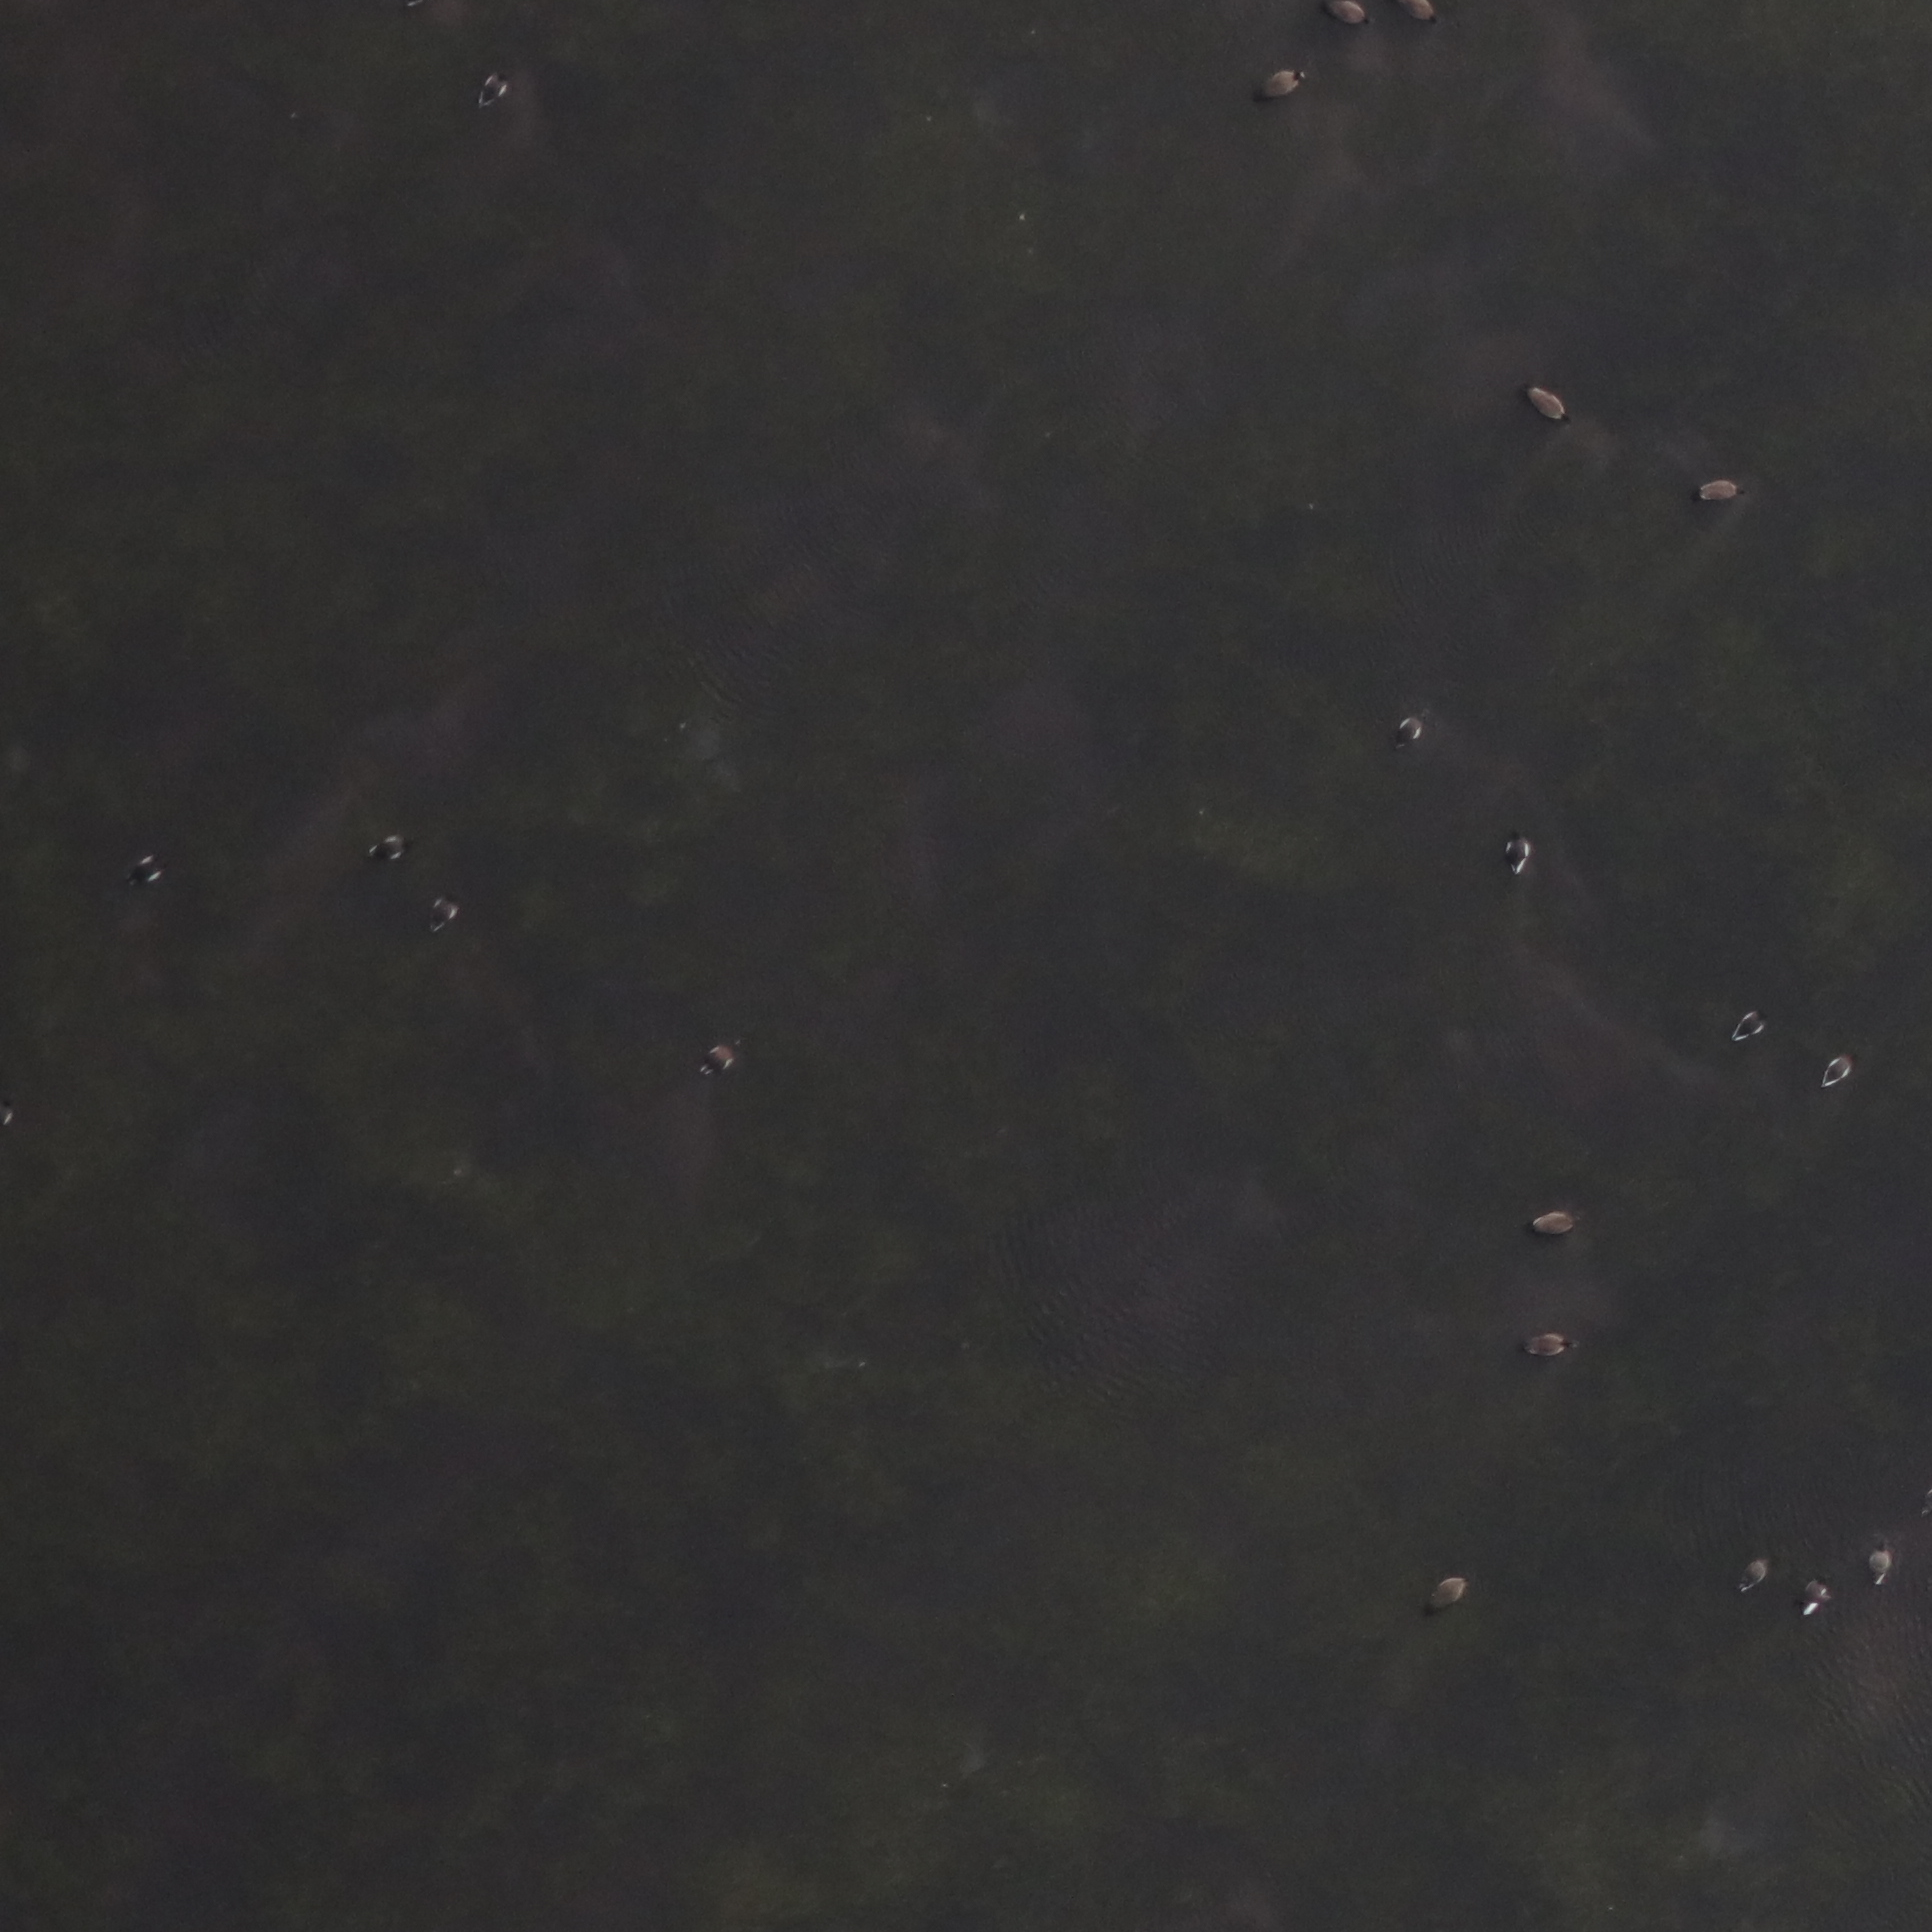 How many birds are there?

20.